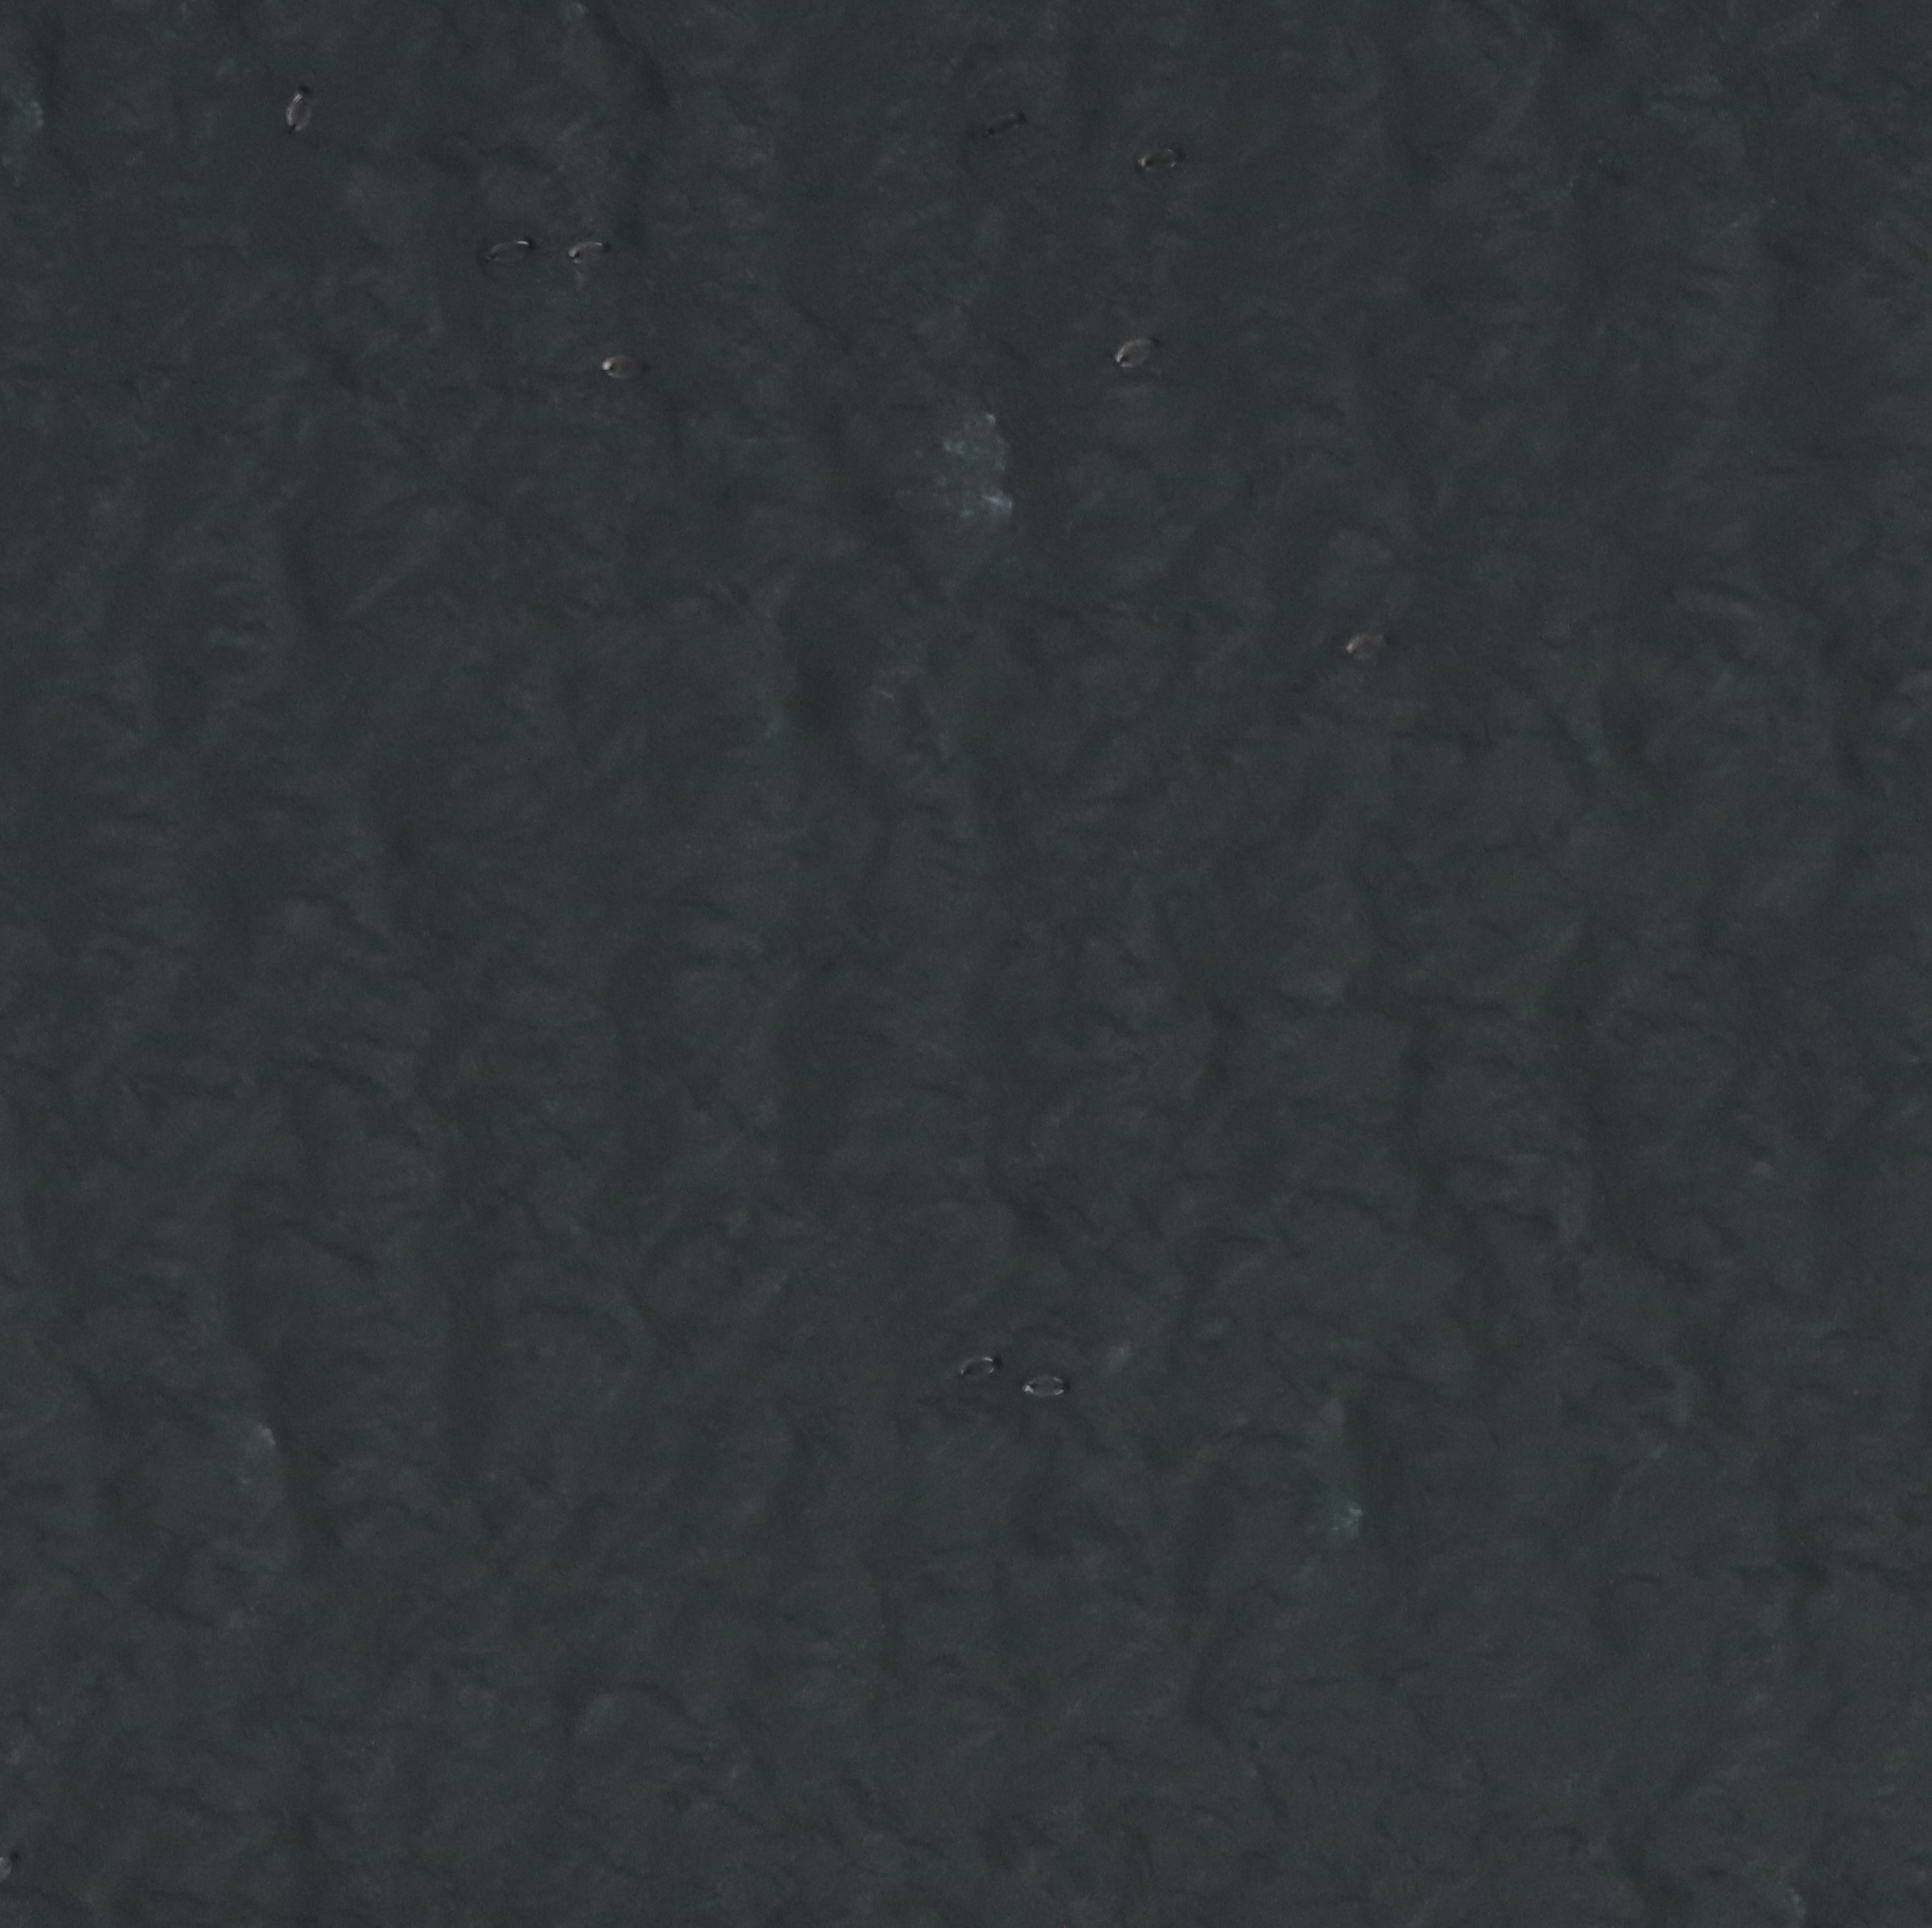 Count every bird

10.